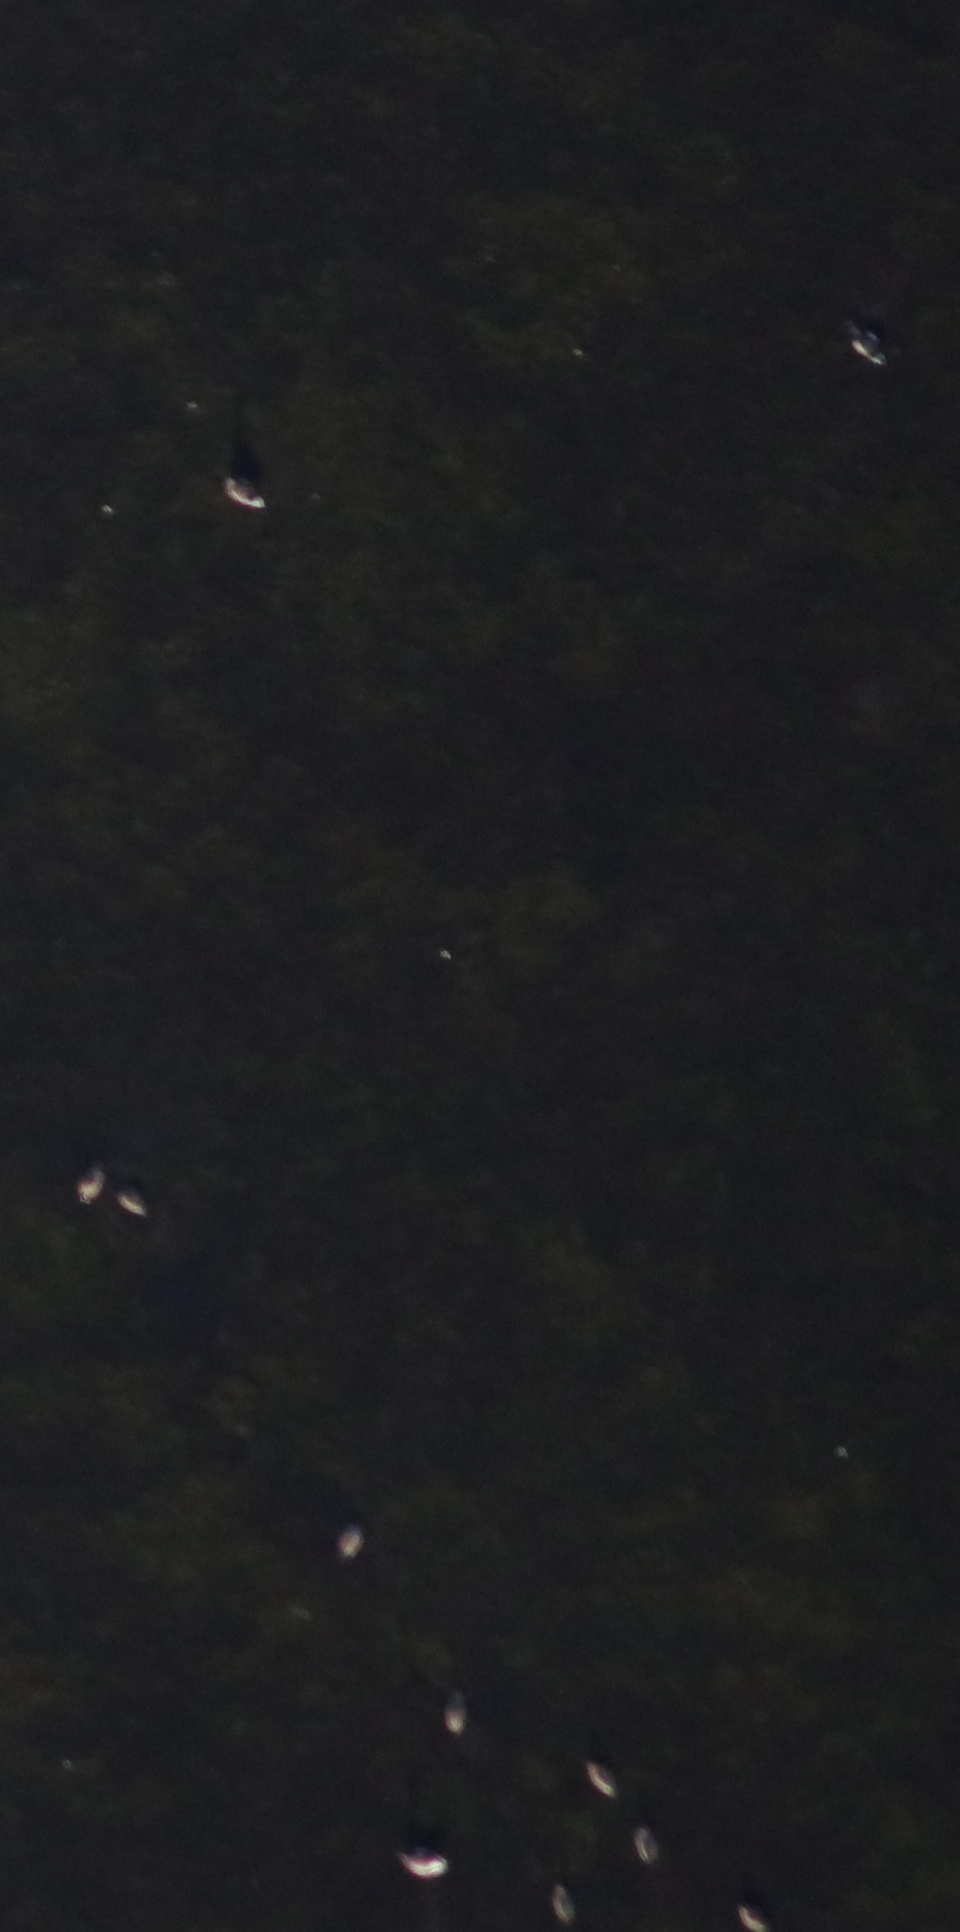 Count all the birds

11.